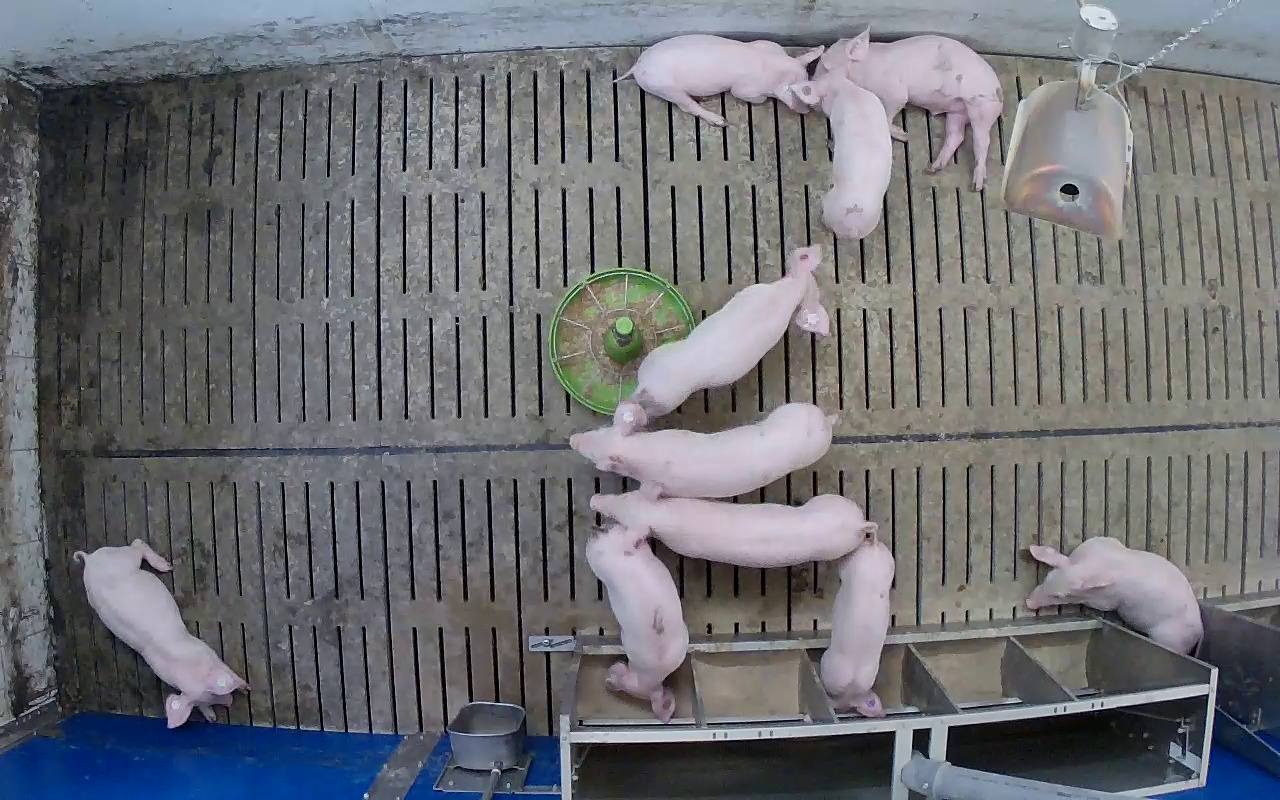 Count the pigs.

10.